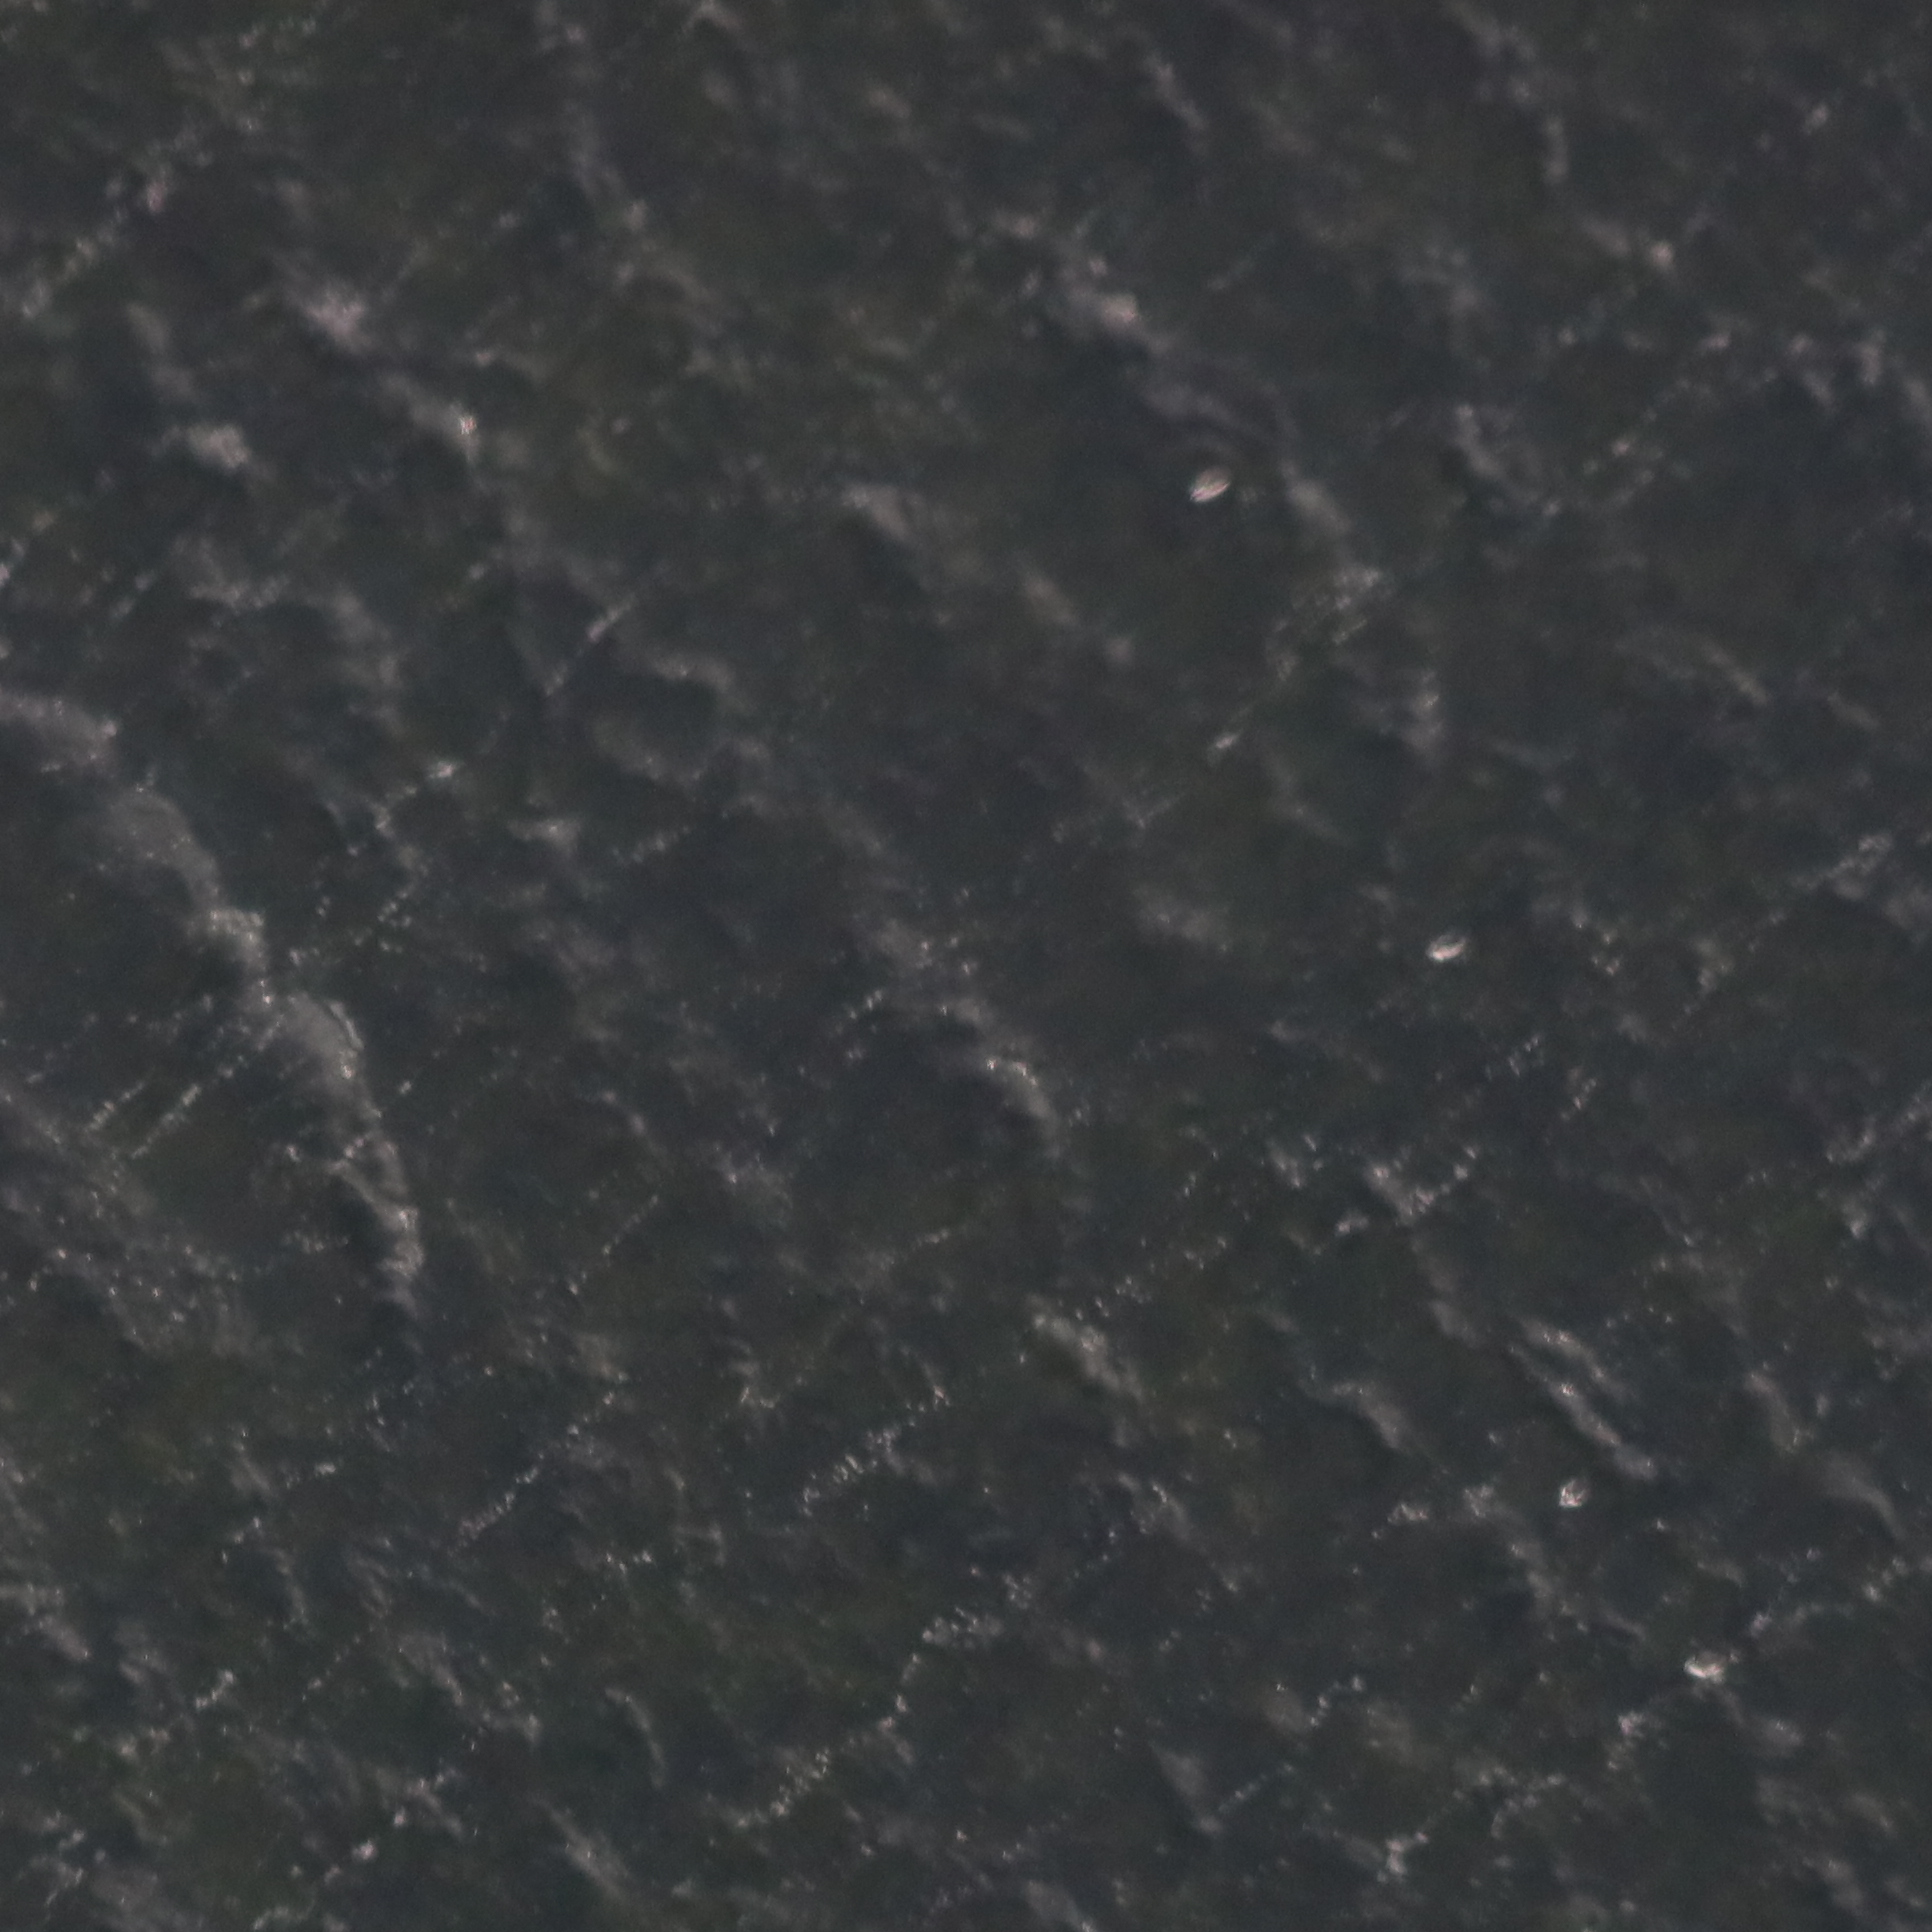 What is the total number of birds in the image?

4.